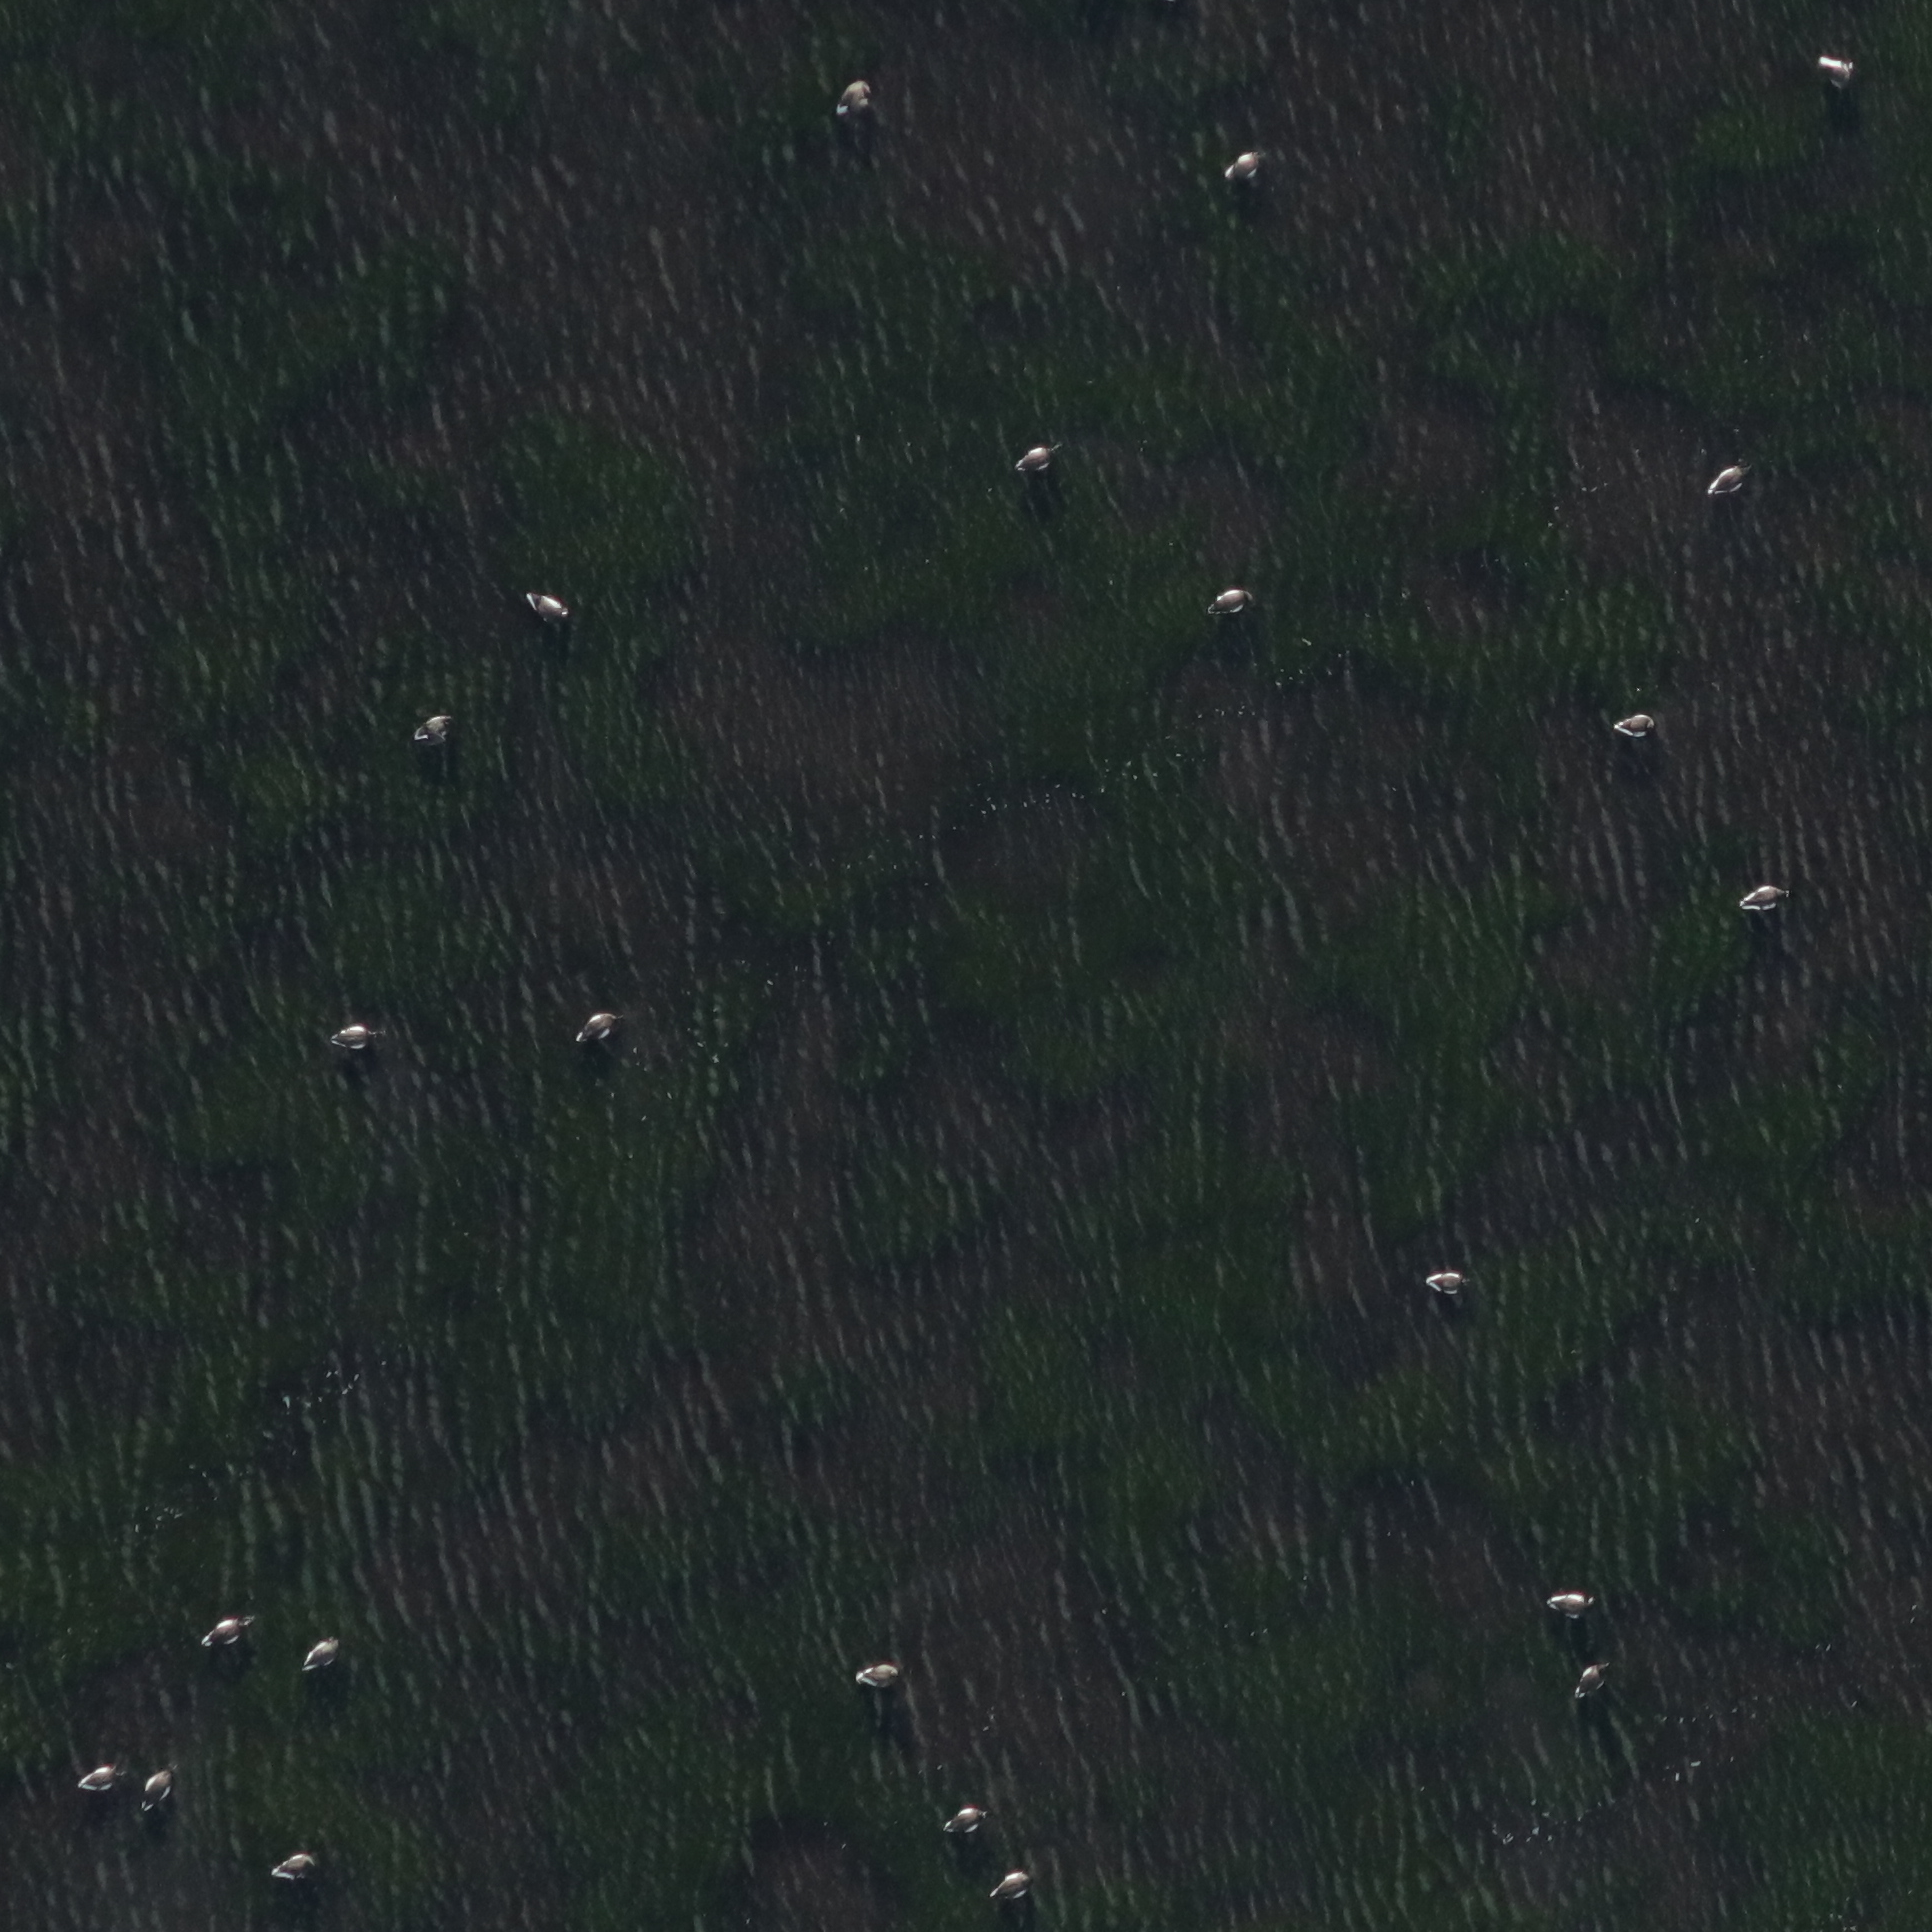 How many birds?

23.